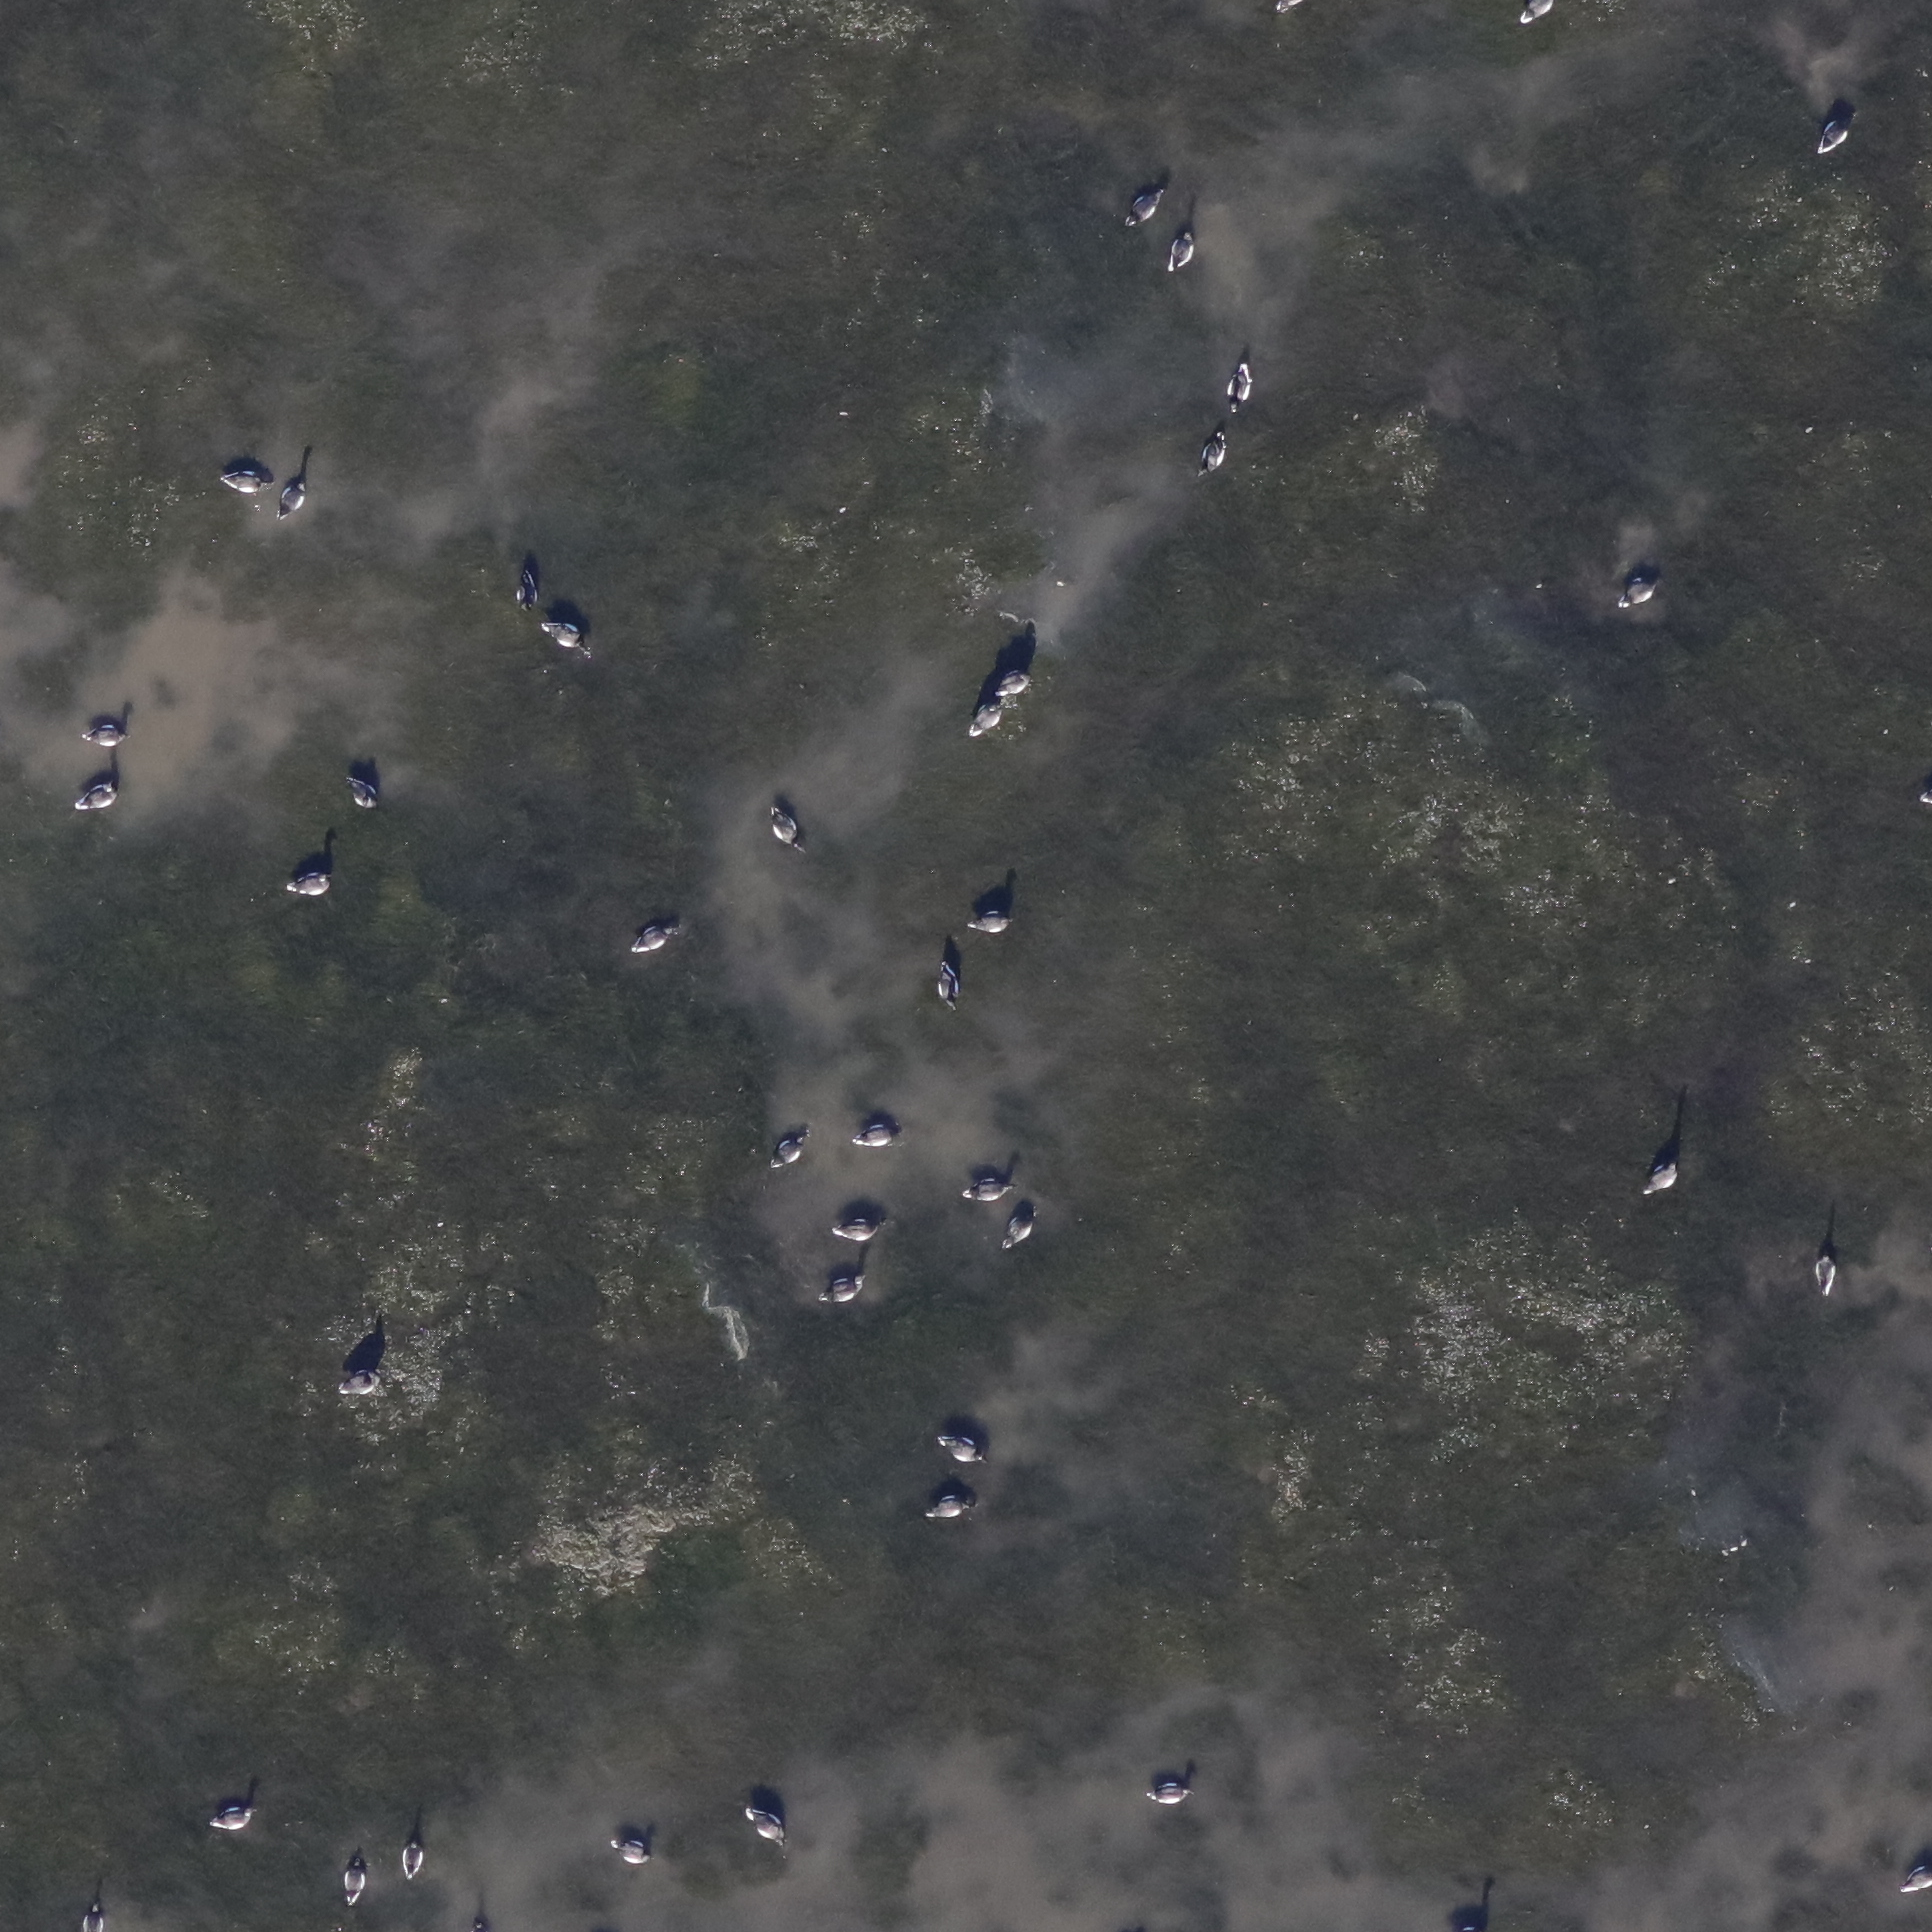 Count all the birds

40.